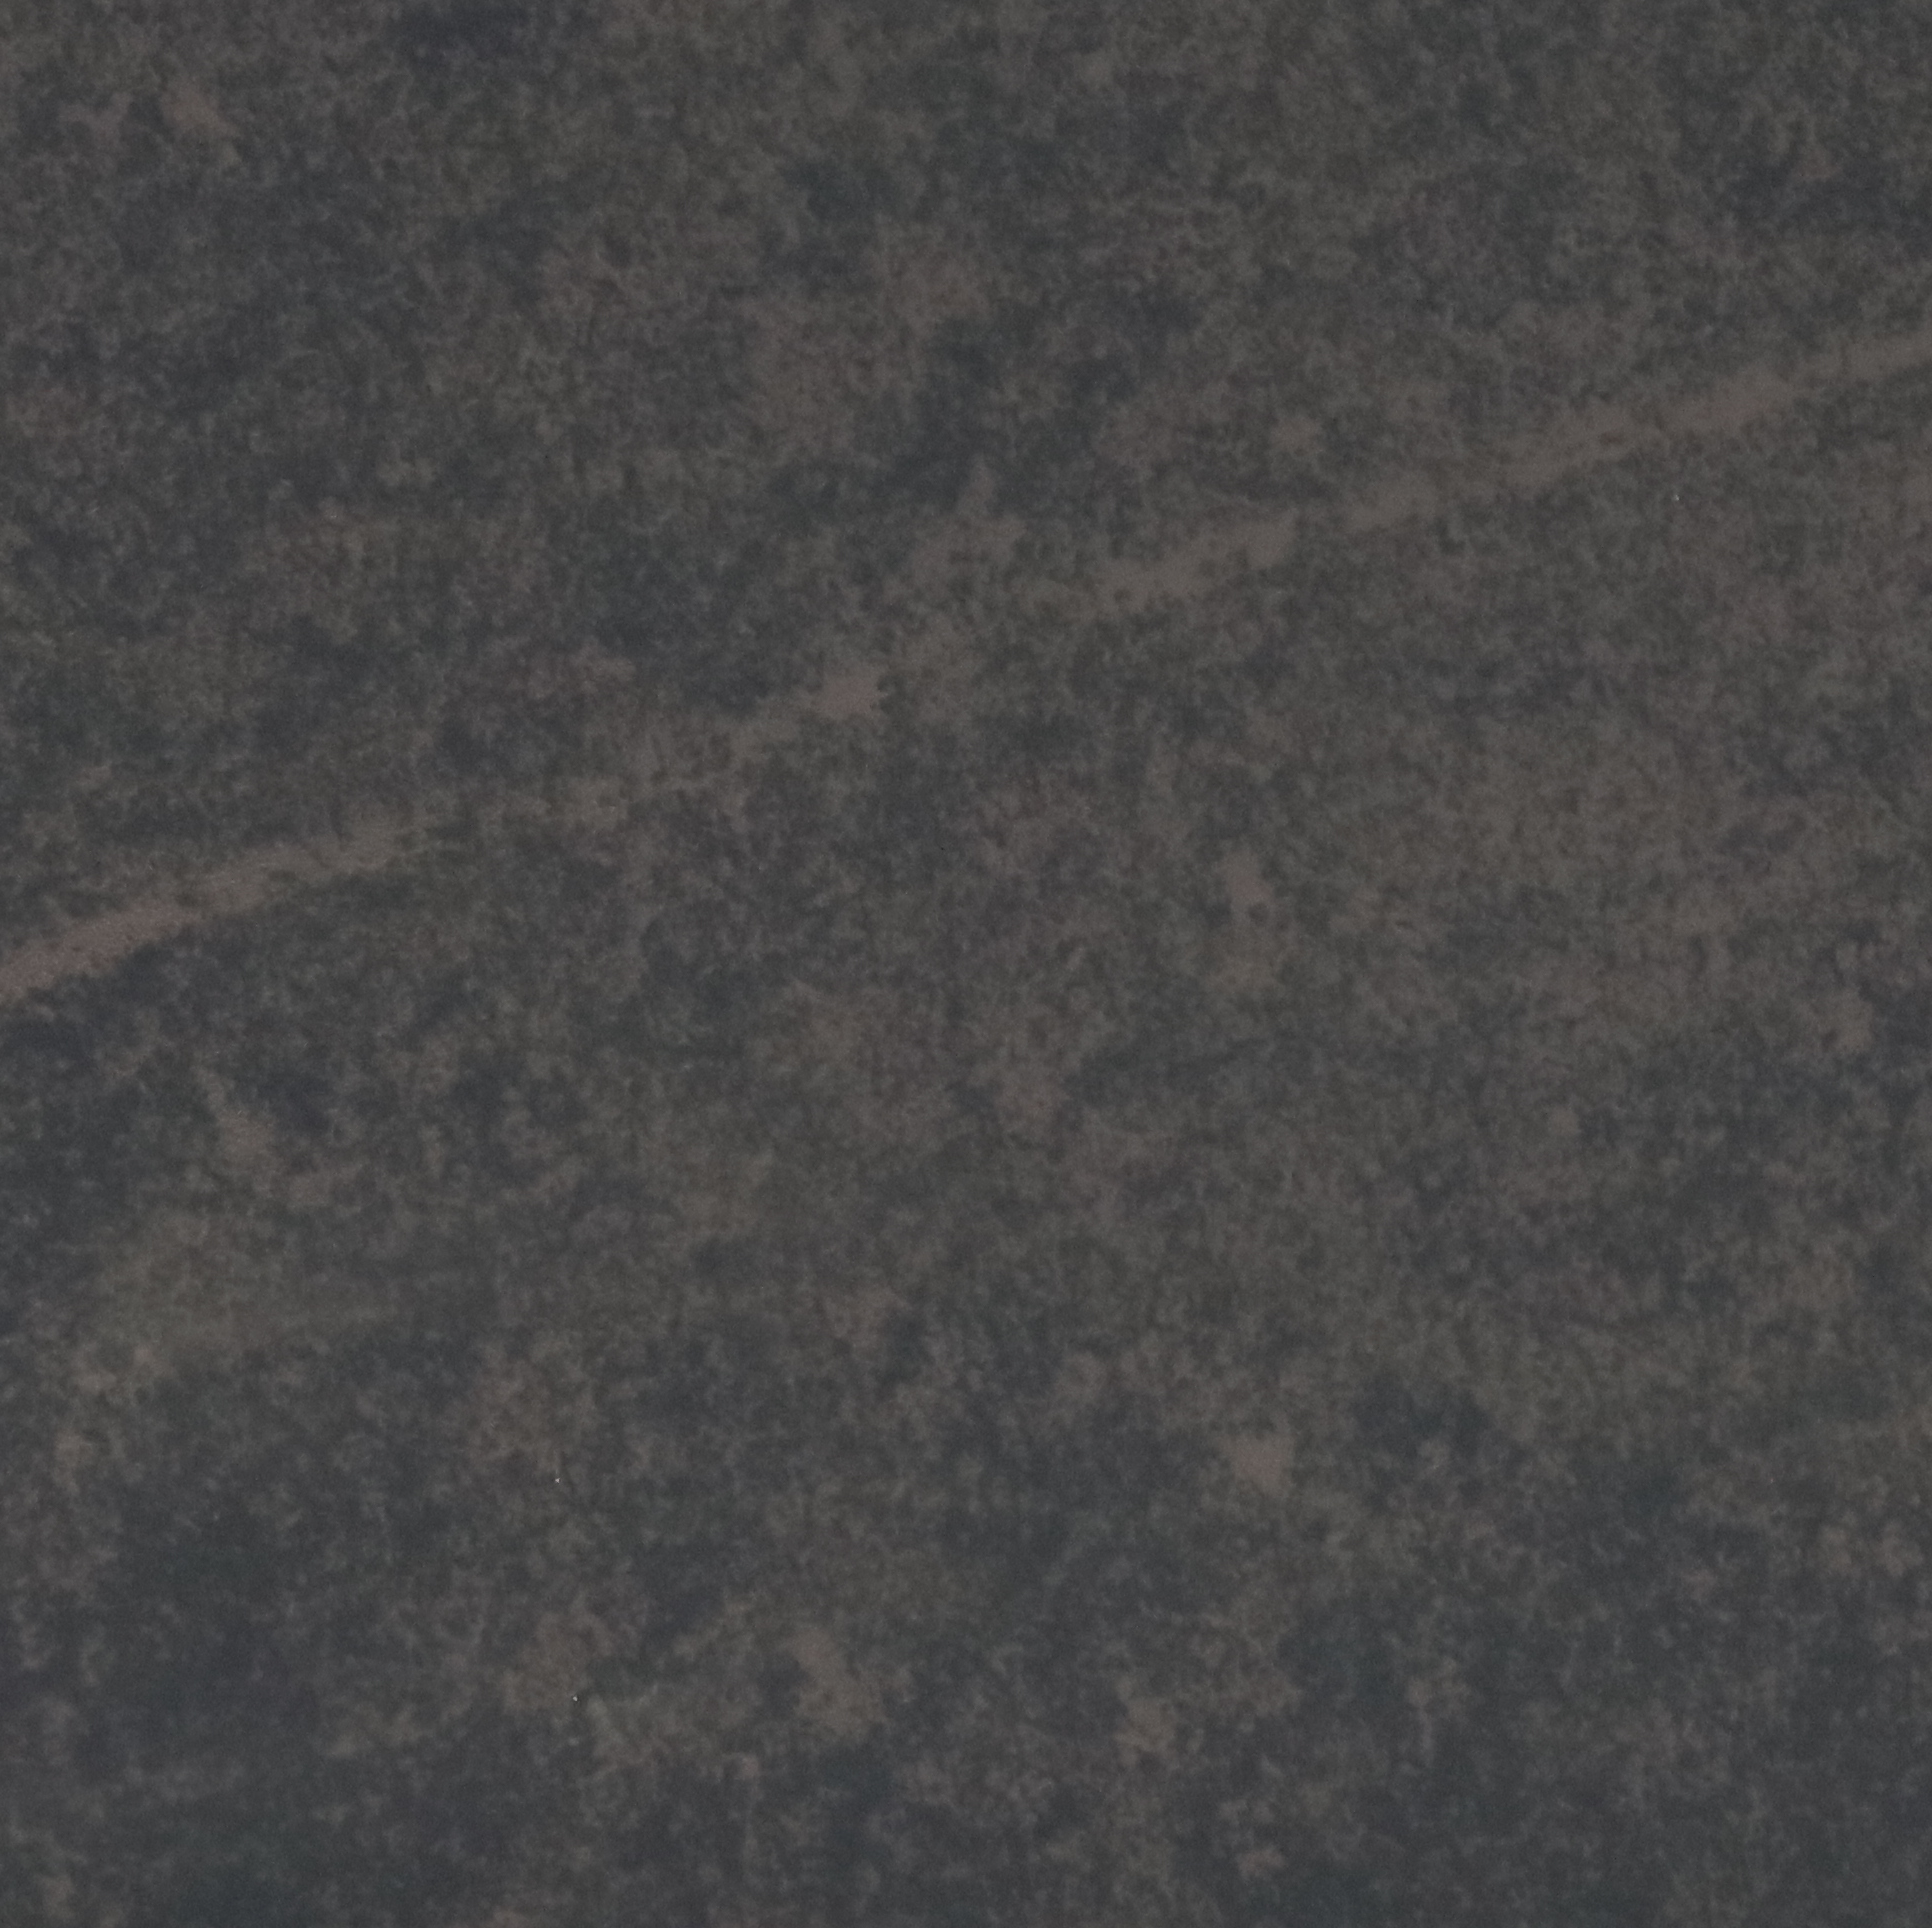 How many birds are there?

0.